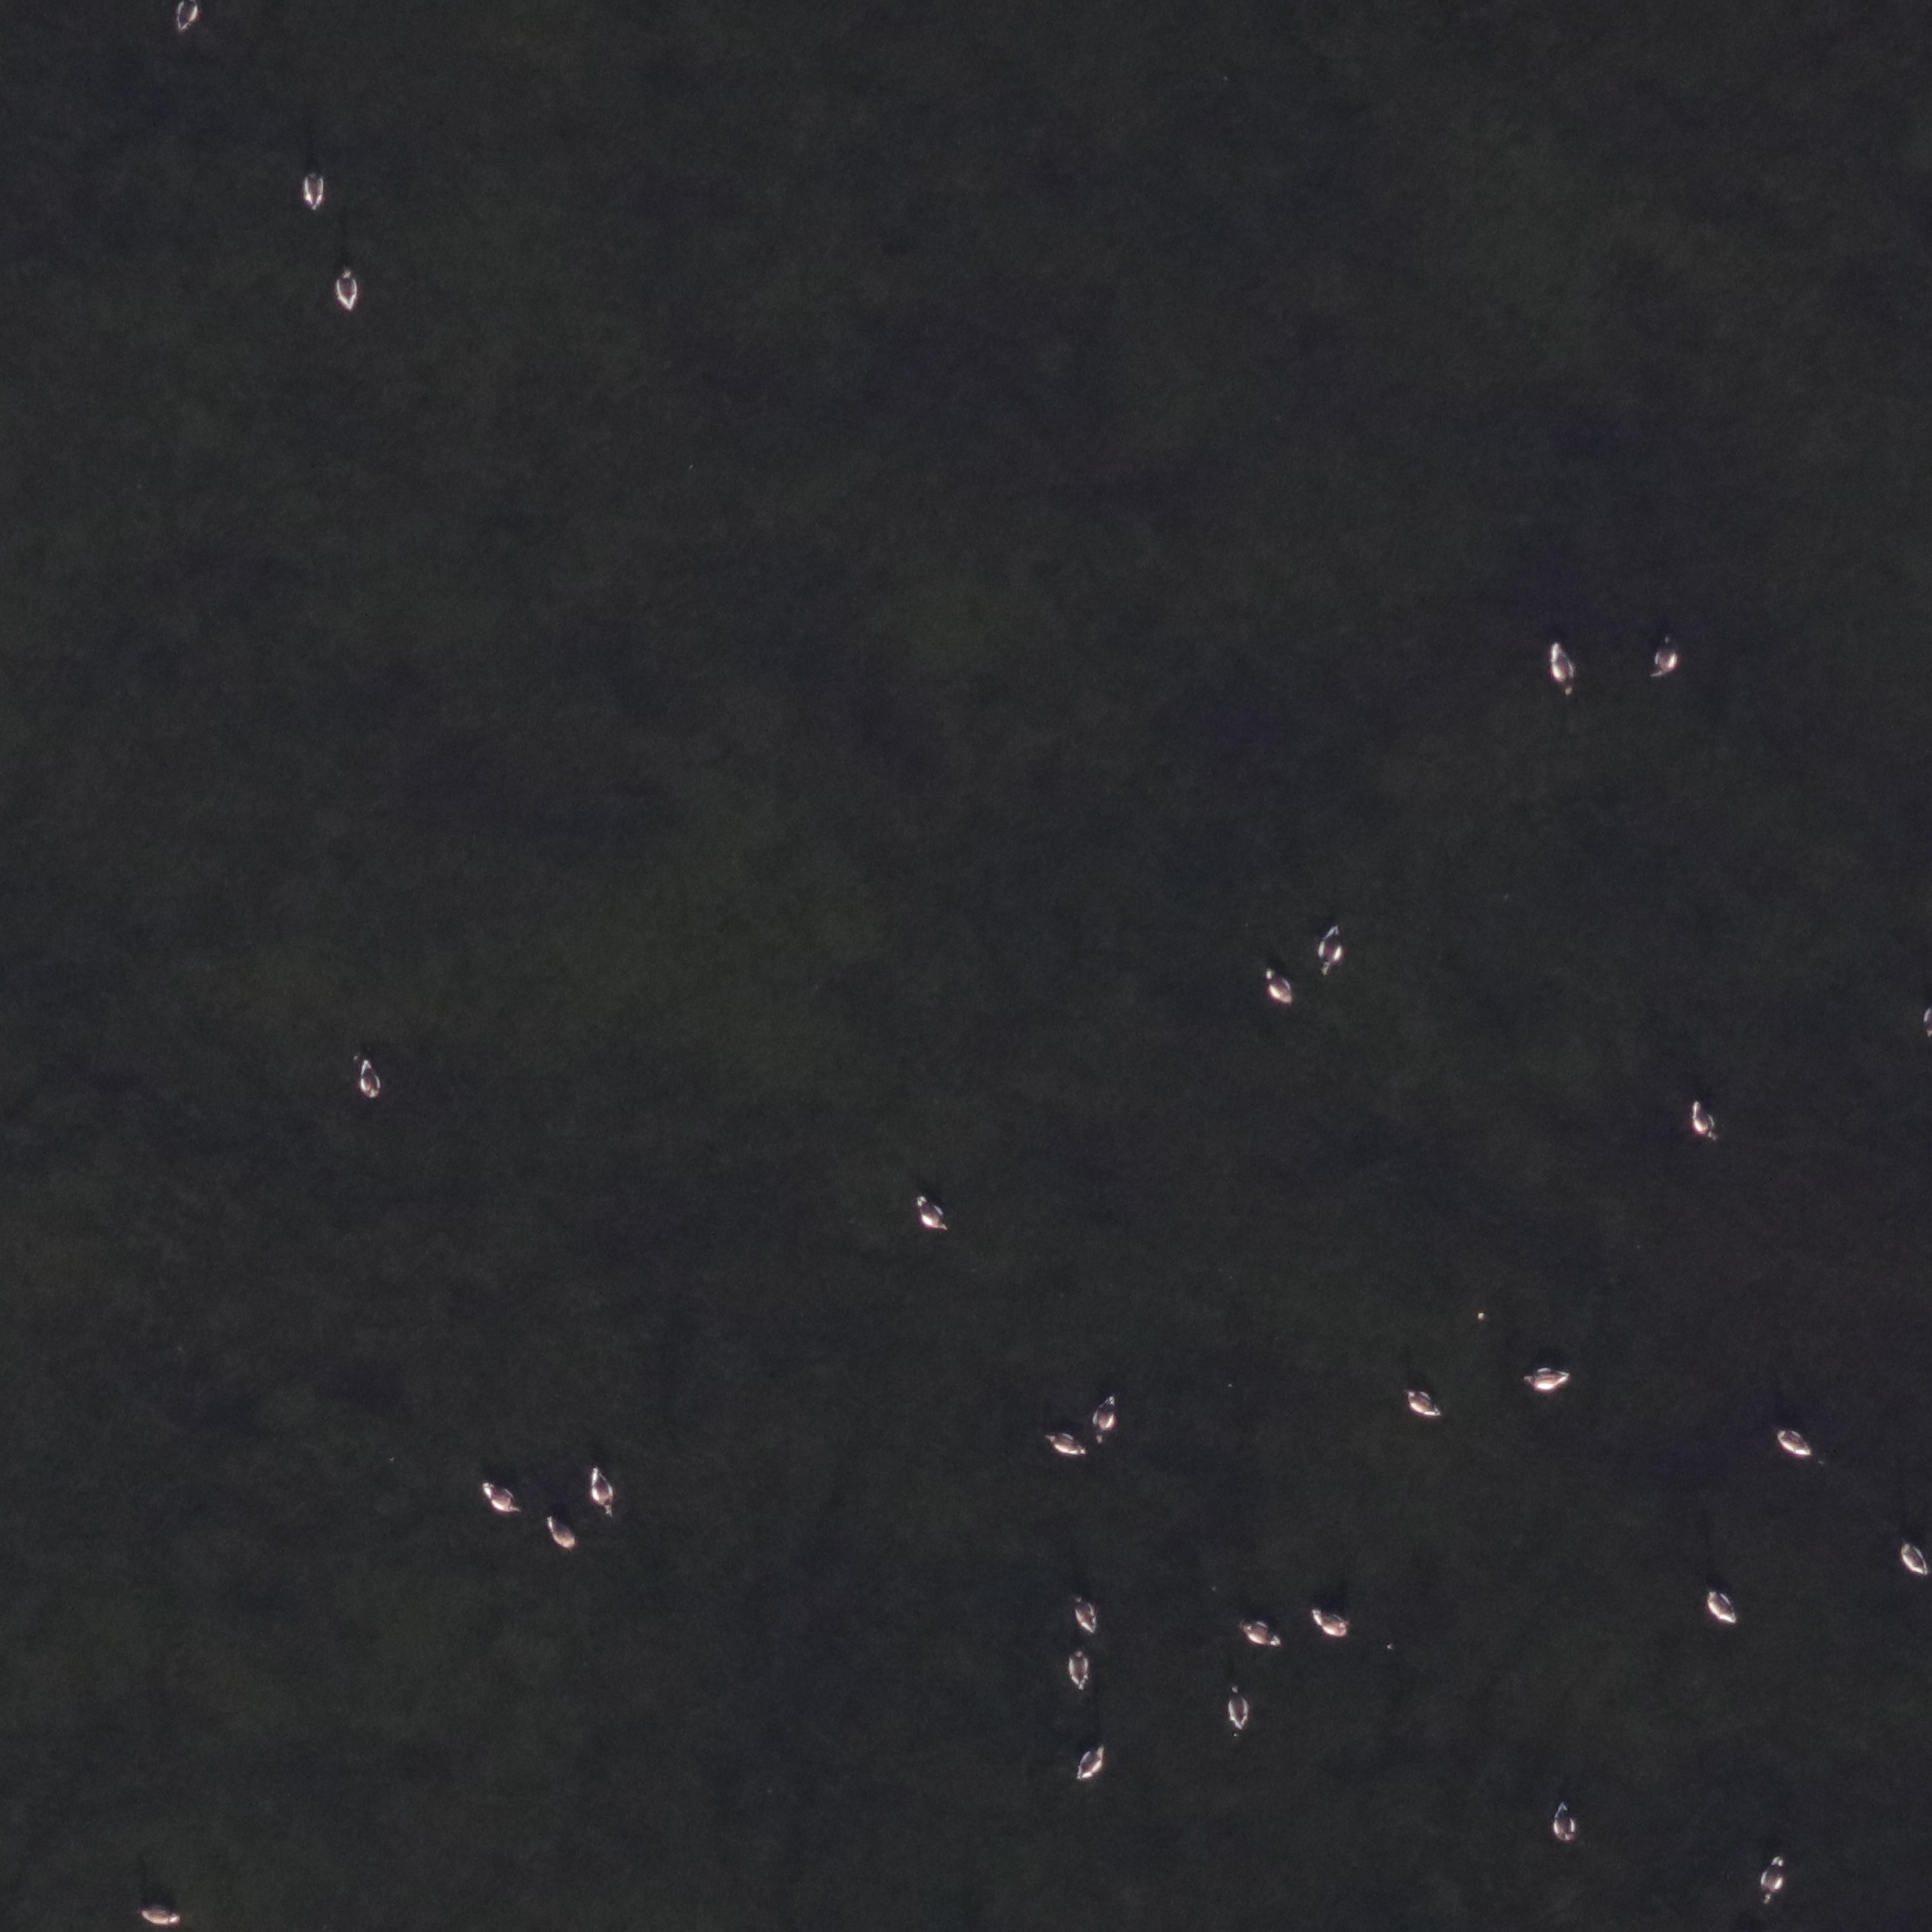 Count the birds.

29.